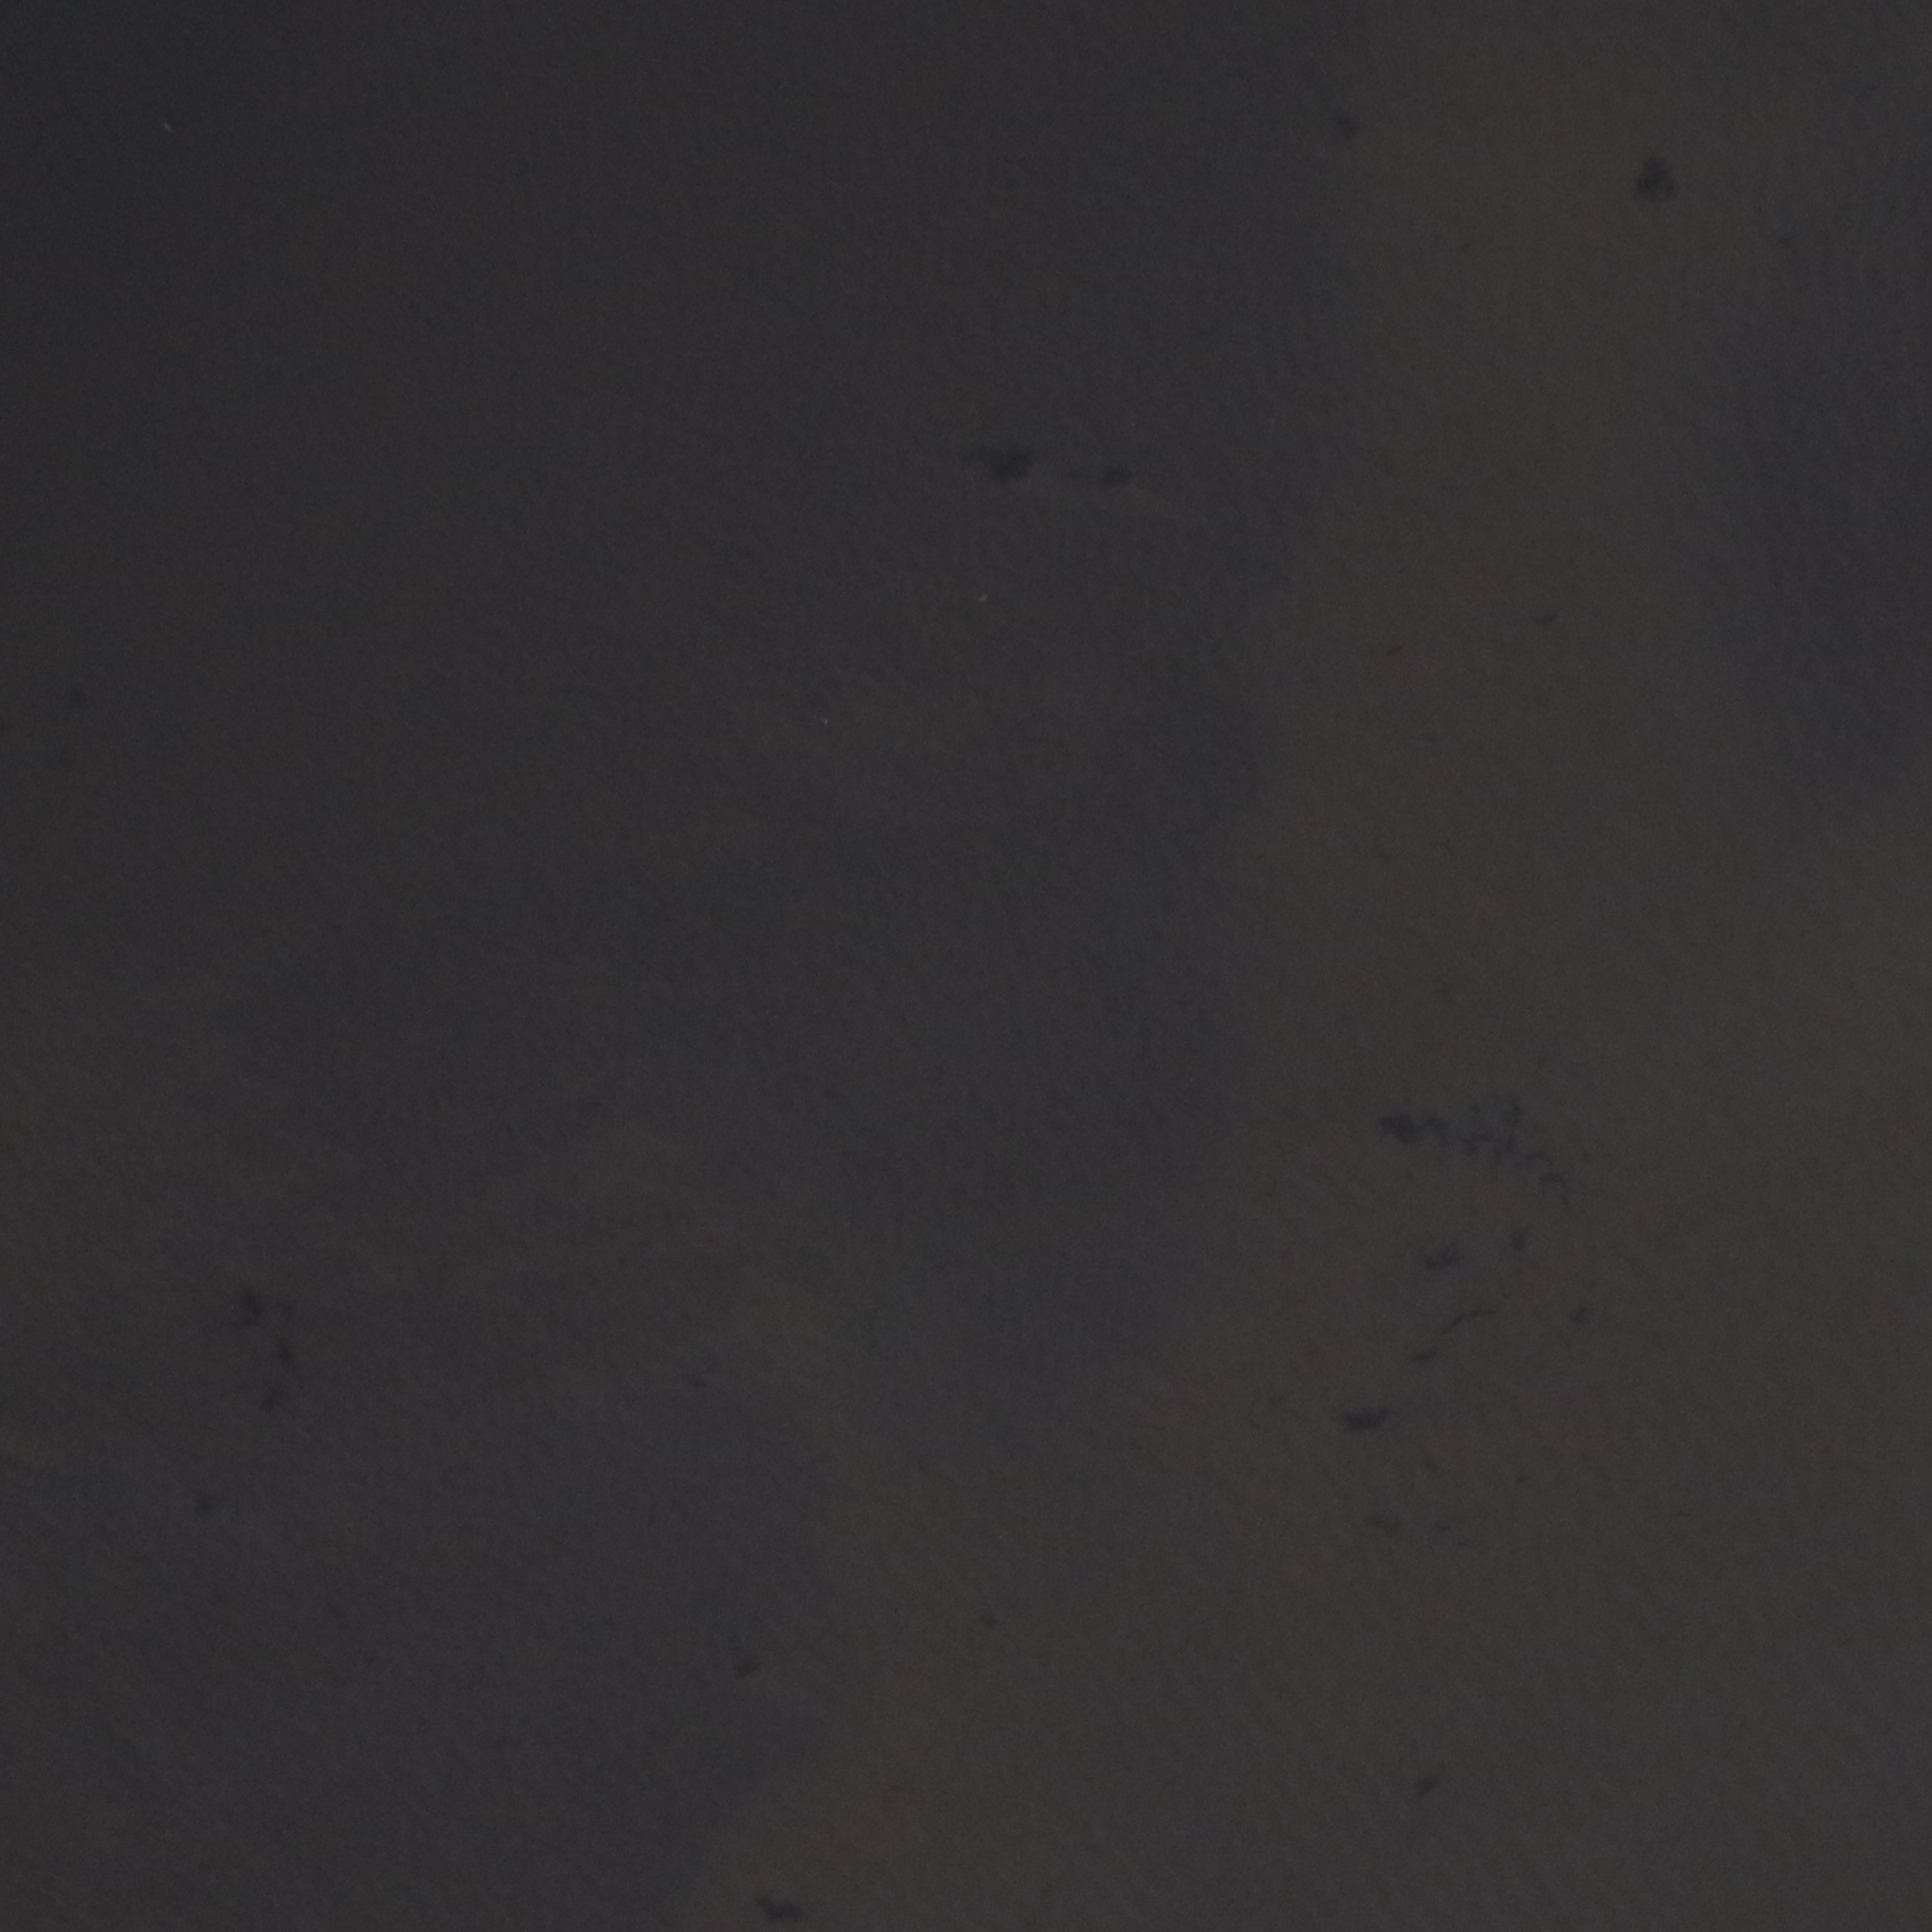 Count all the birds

0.